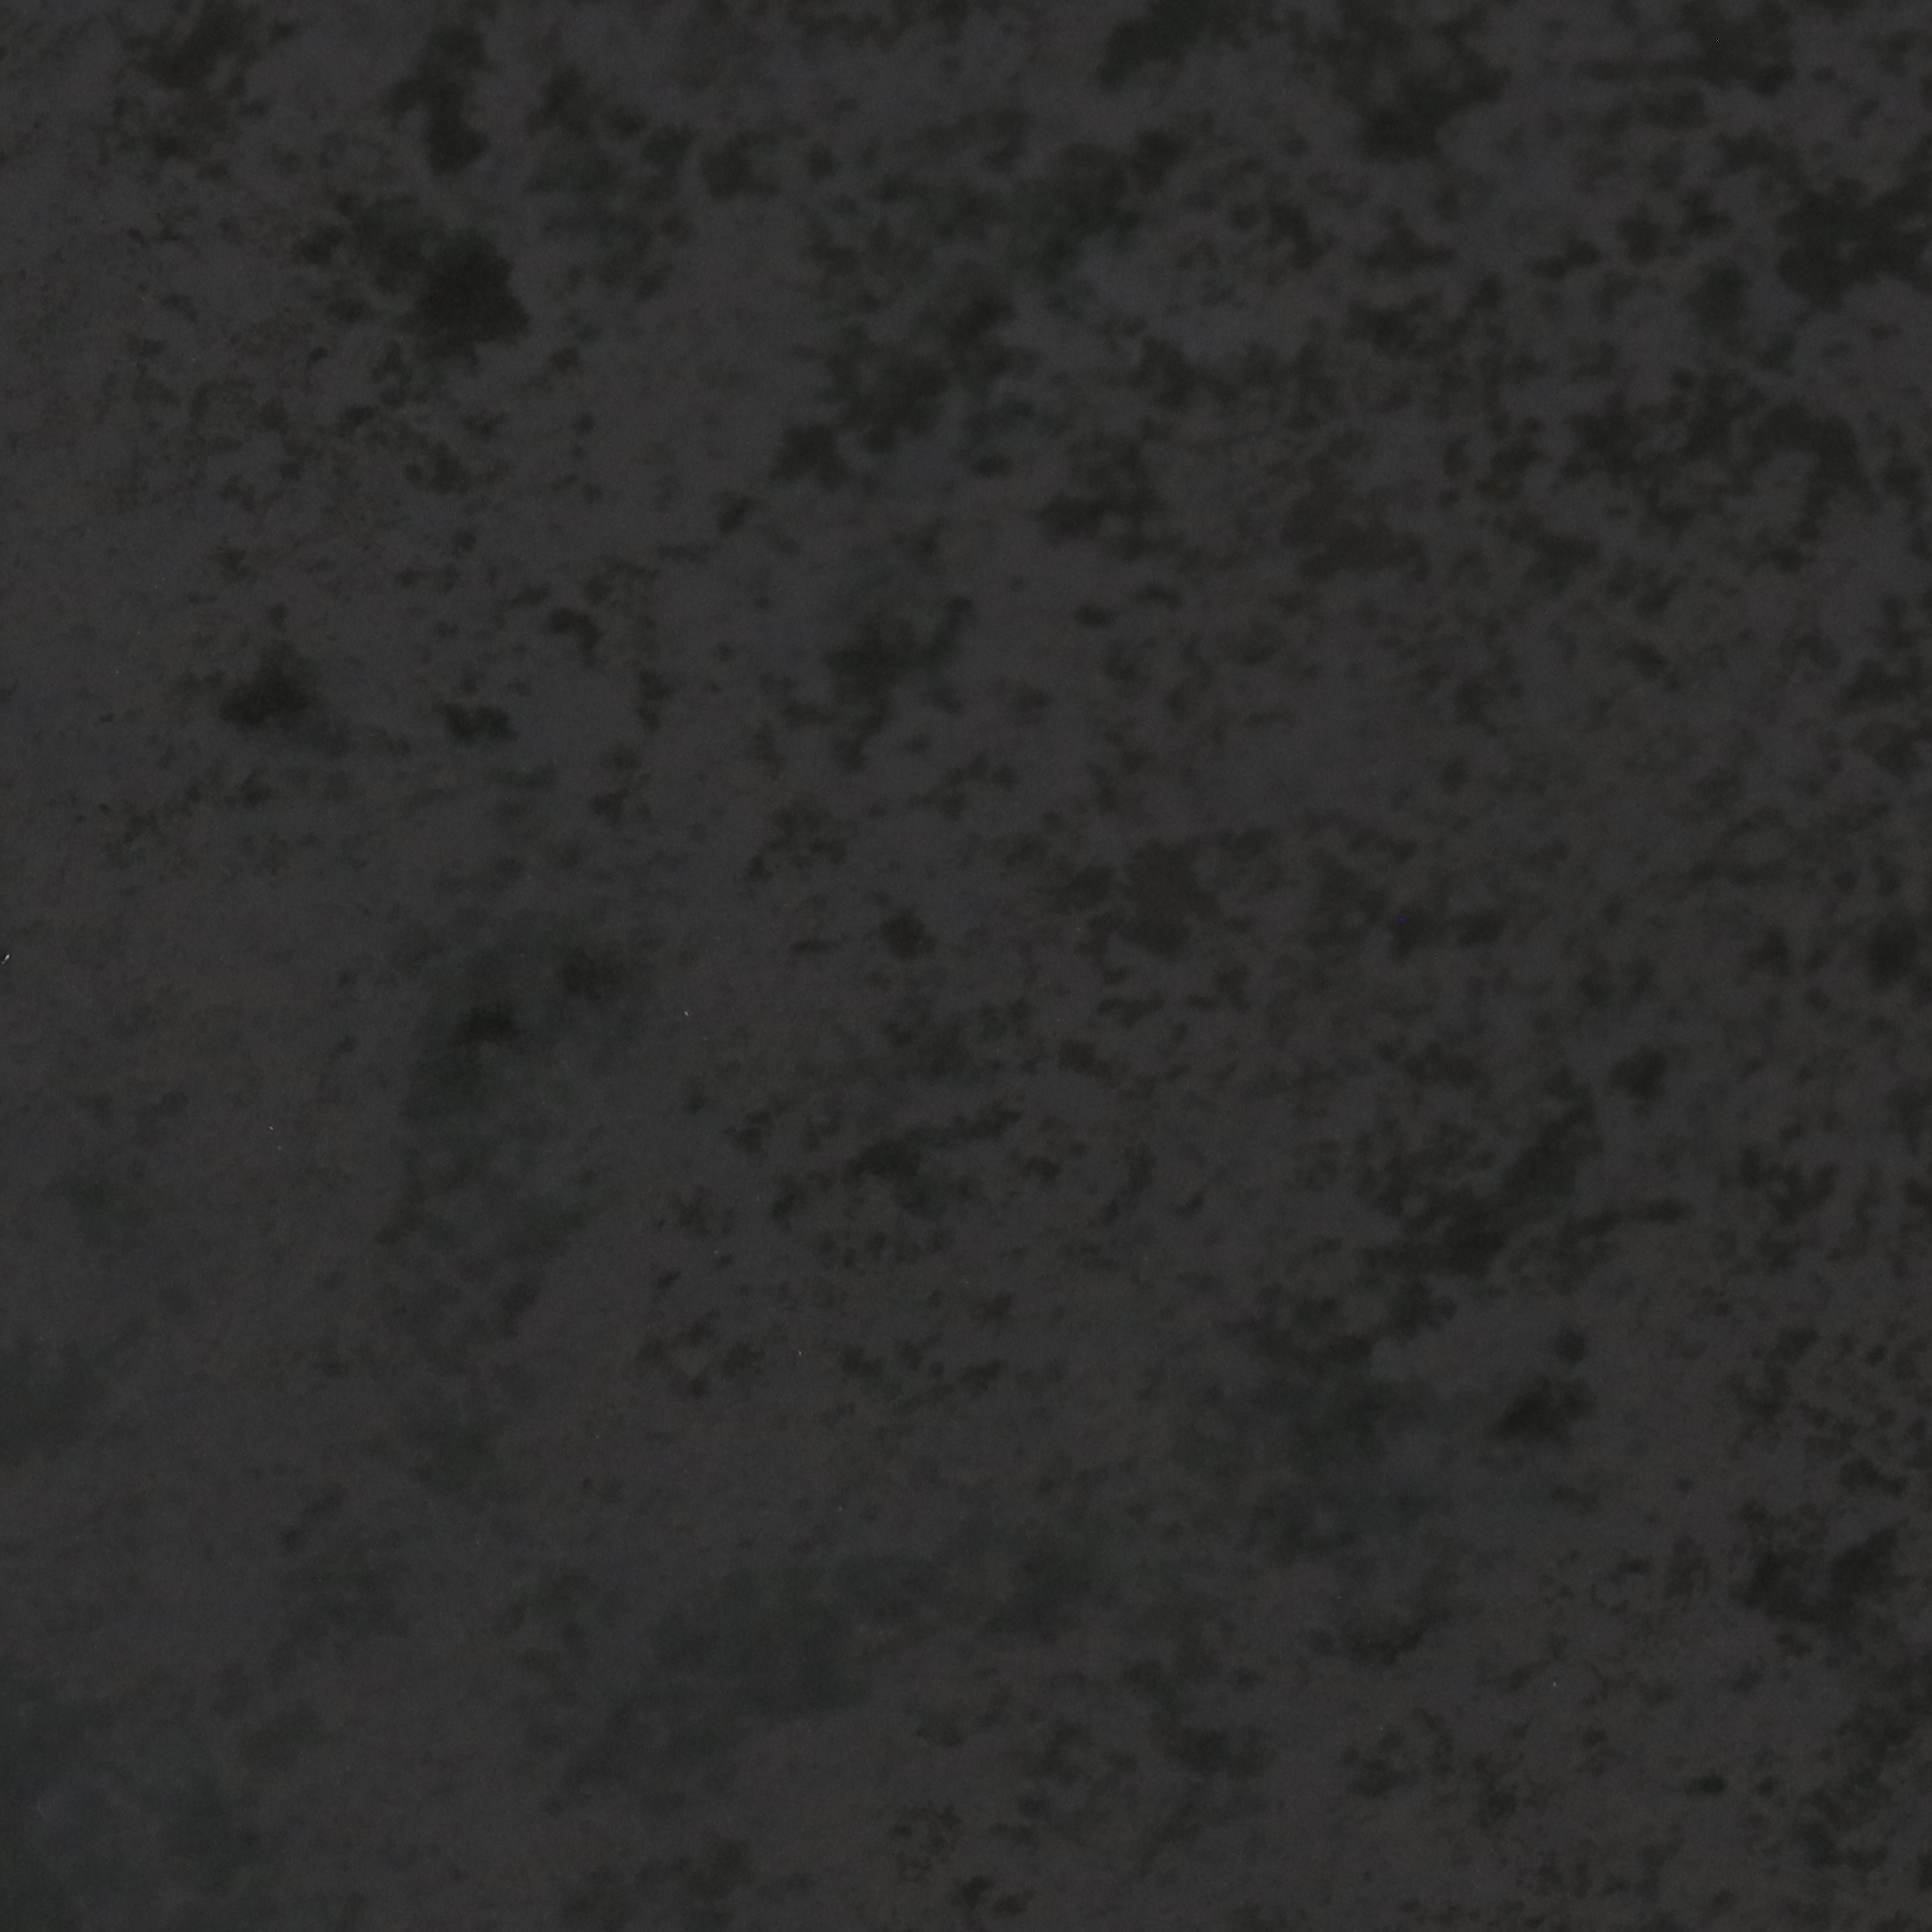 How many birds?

1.